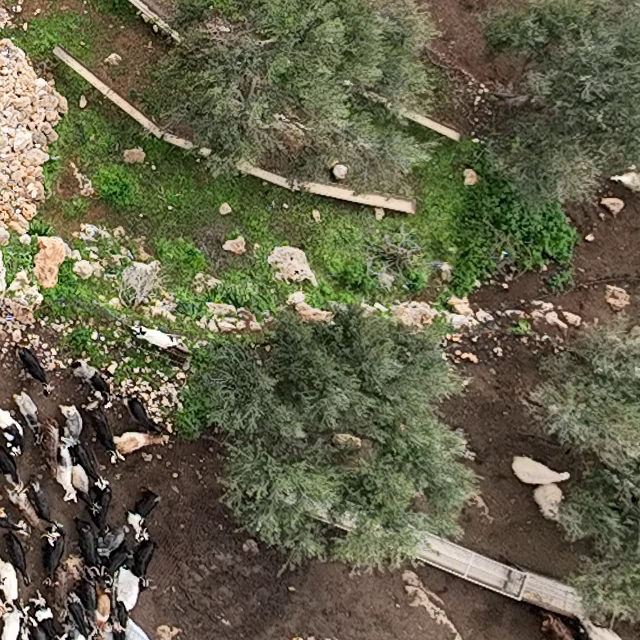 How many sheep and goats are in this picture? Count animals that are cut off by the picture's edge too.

40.